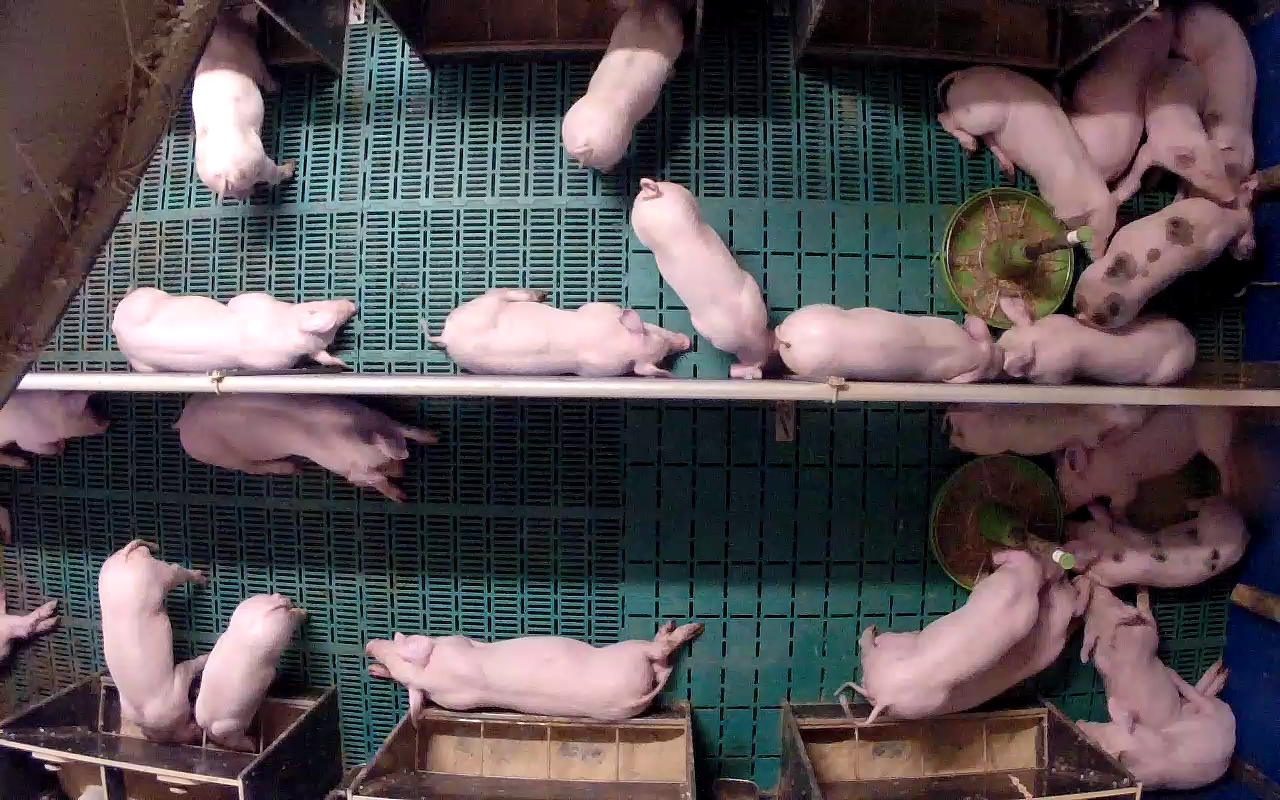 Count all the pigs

25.